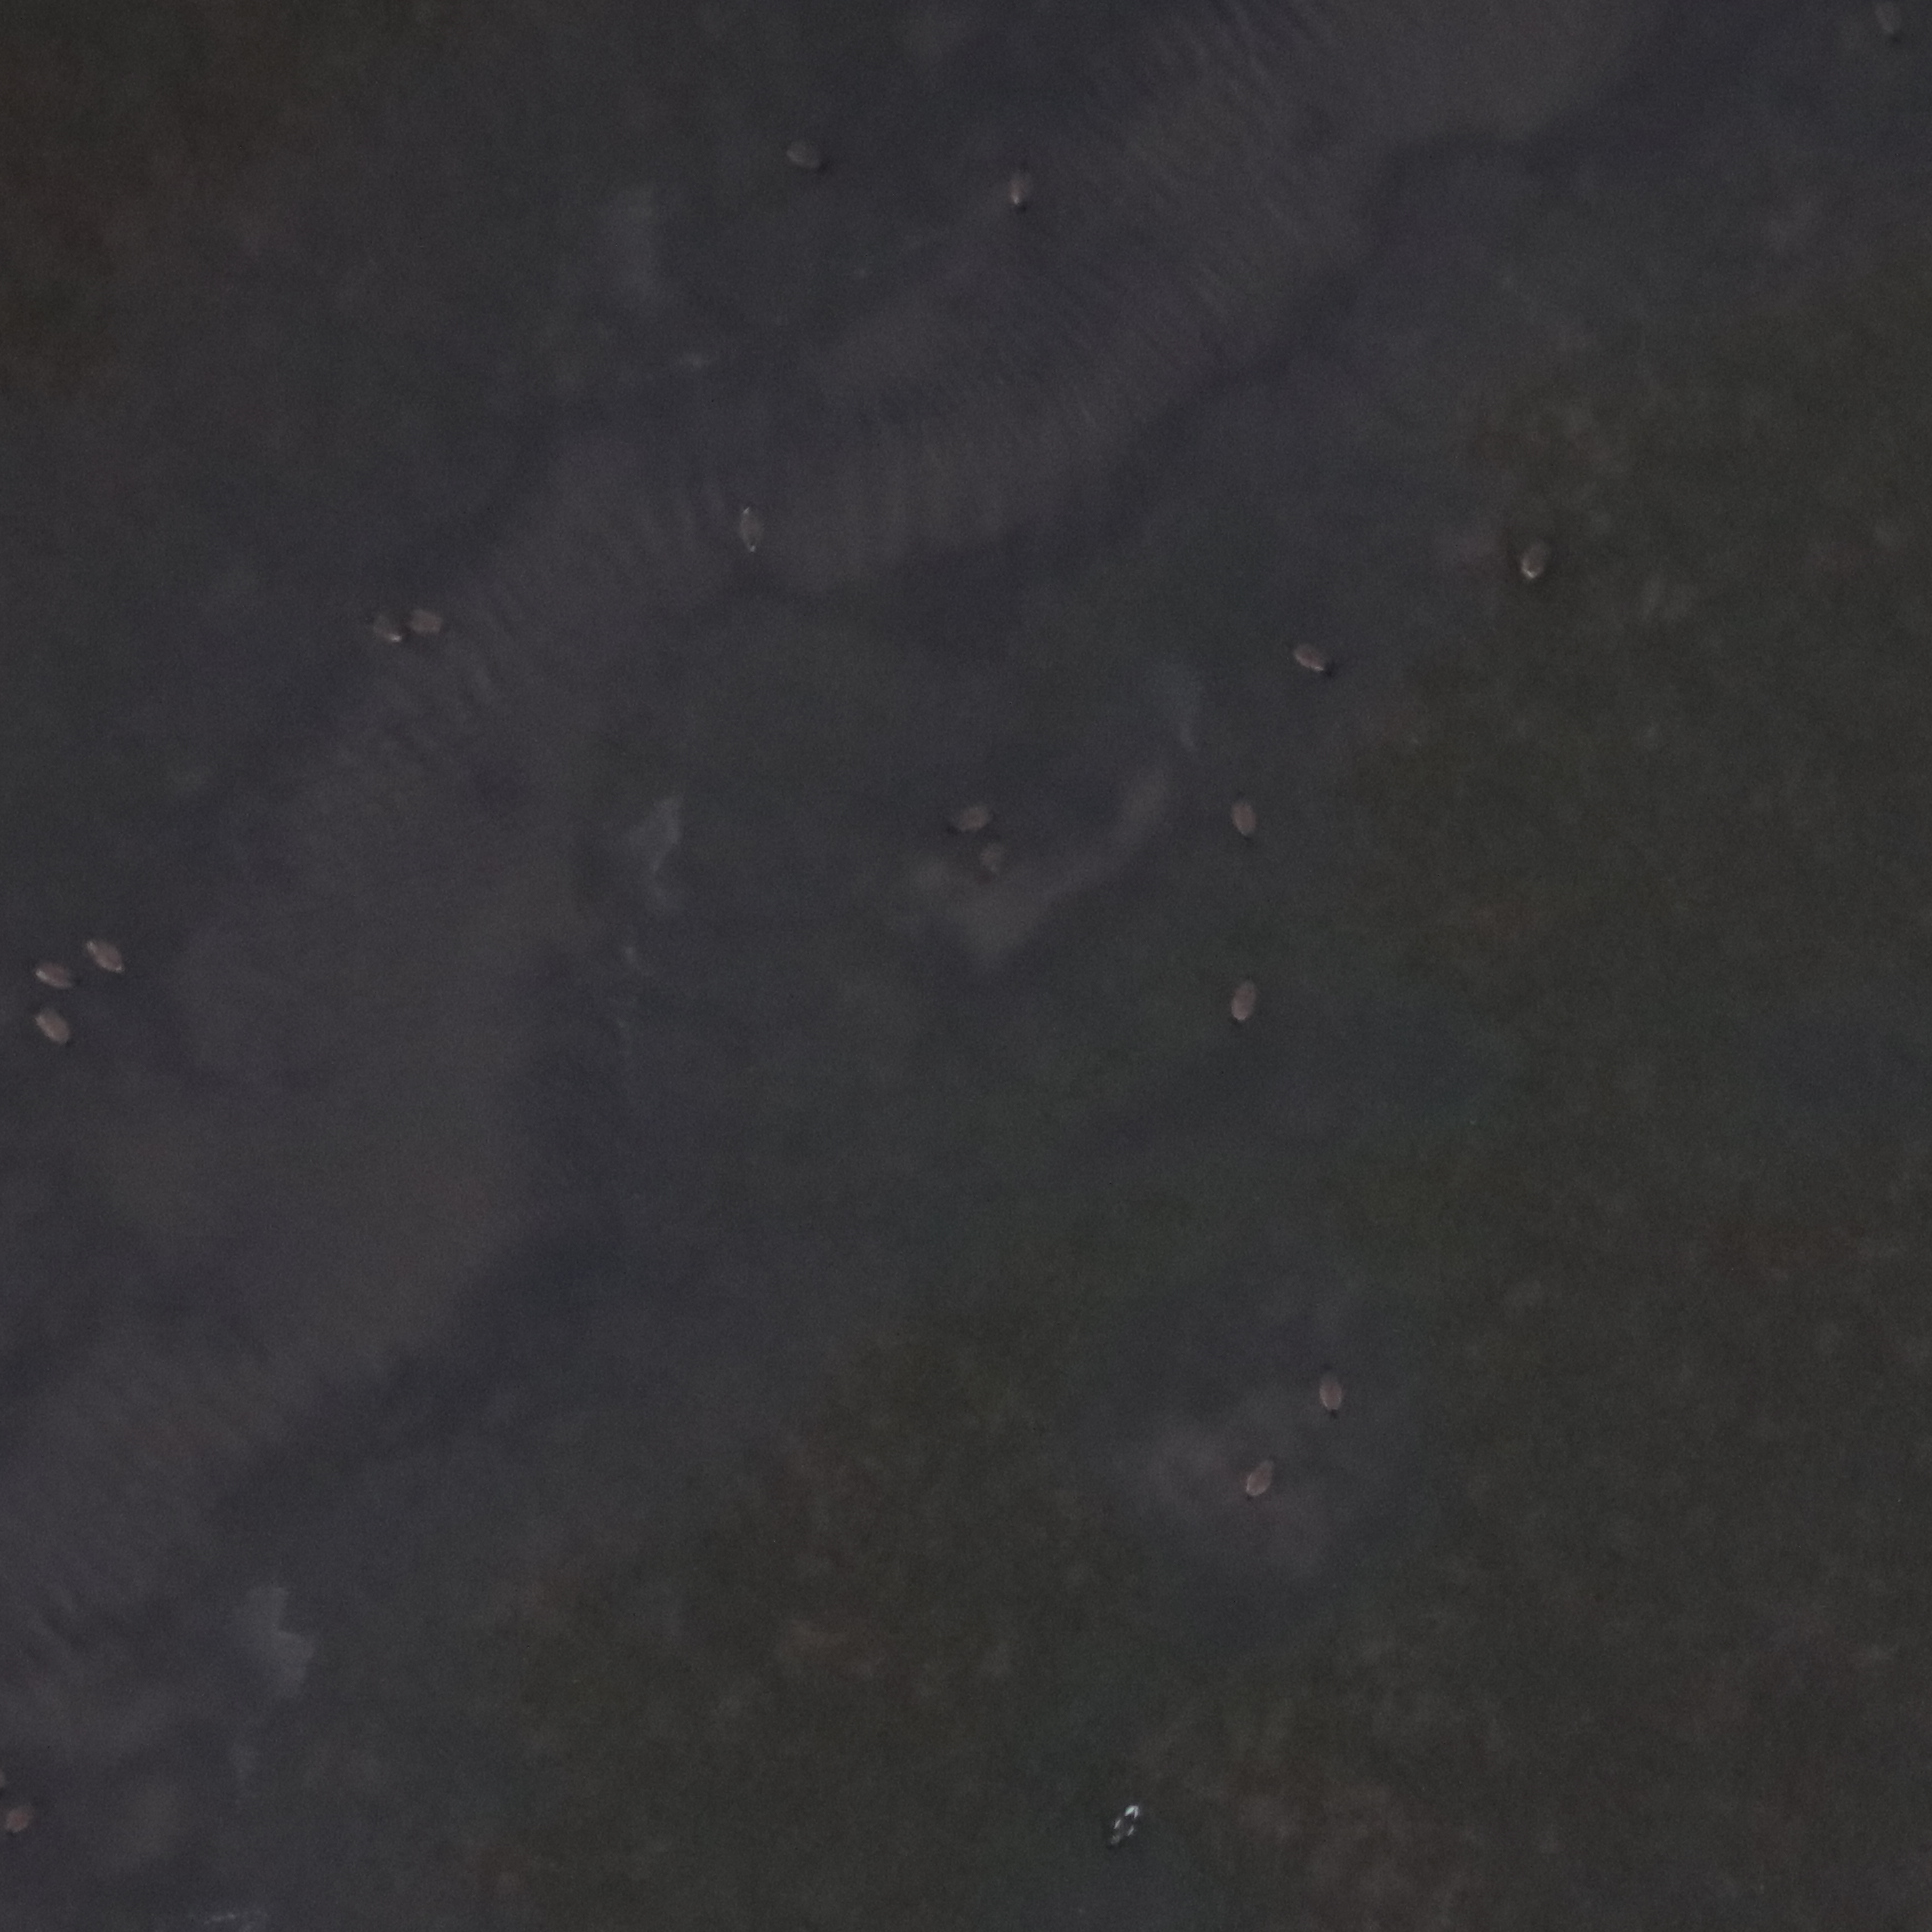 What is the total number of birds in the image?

19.